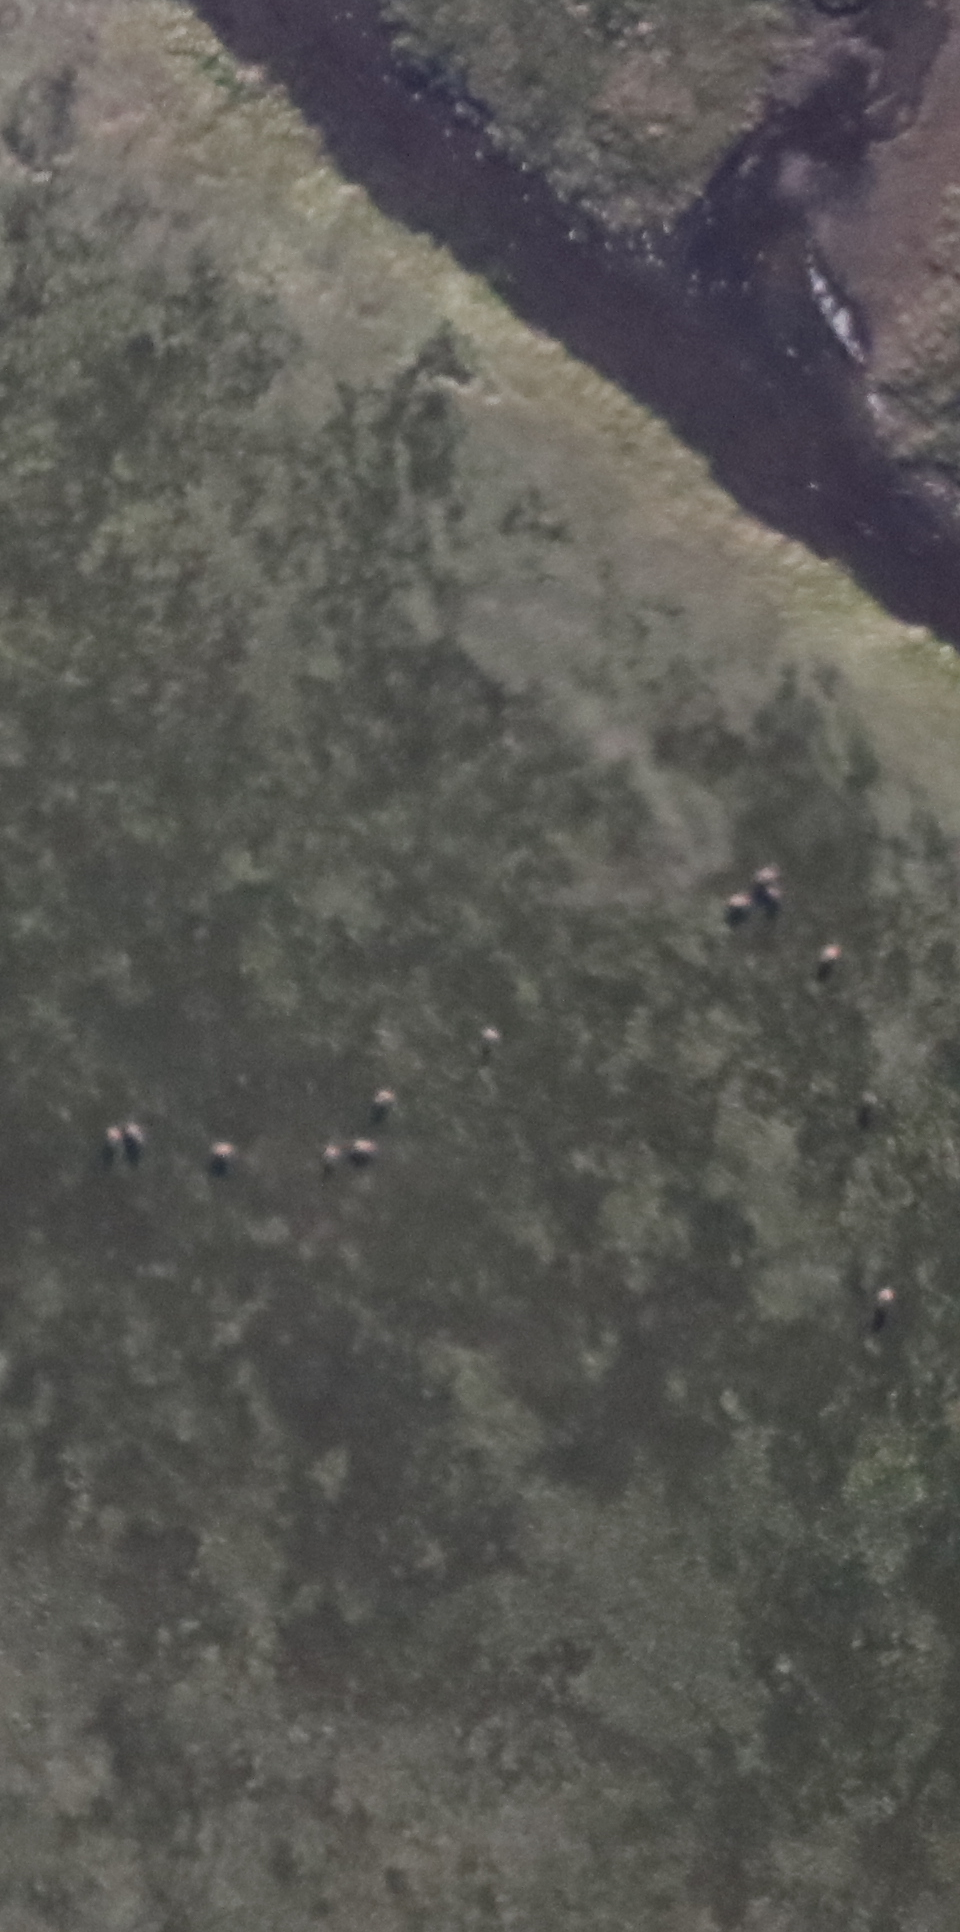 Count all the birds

13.